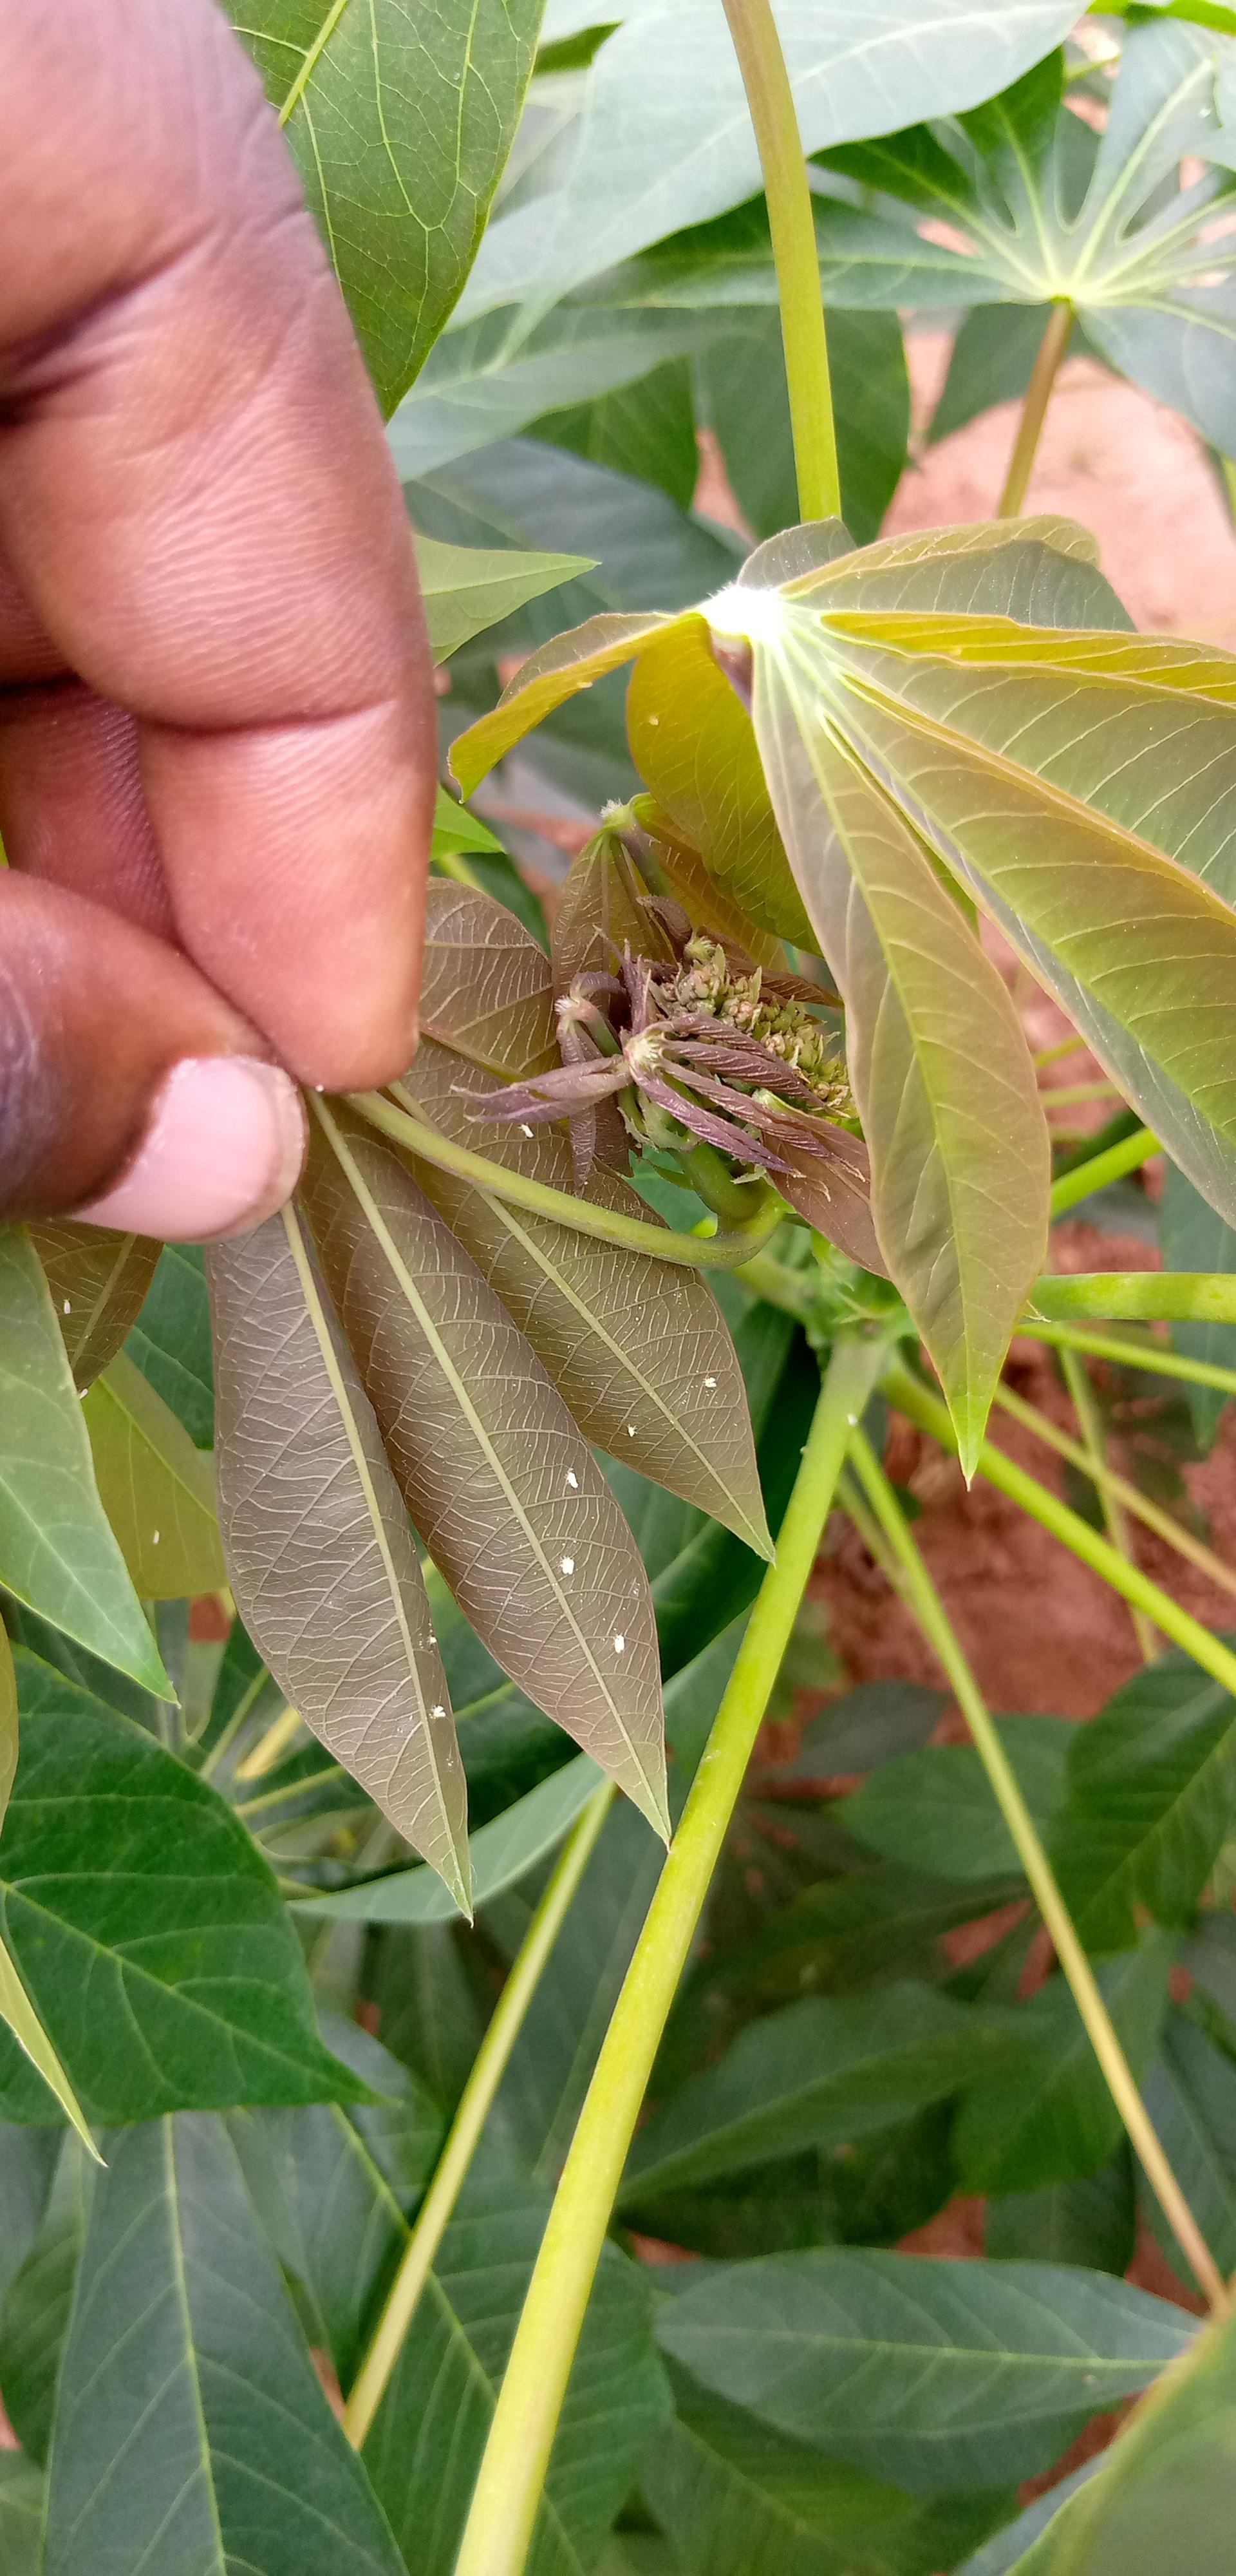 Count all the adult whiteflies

8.